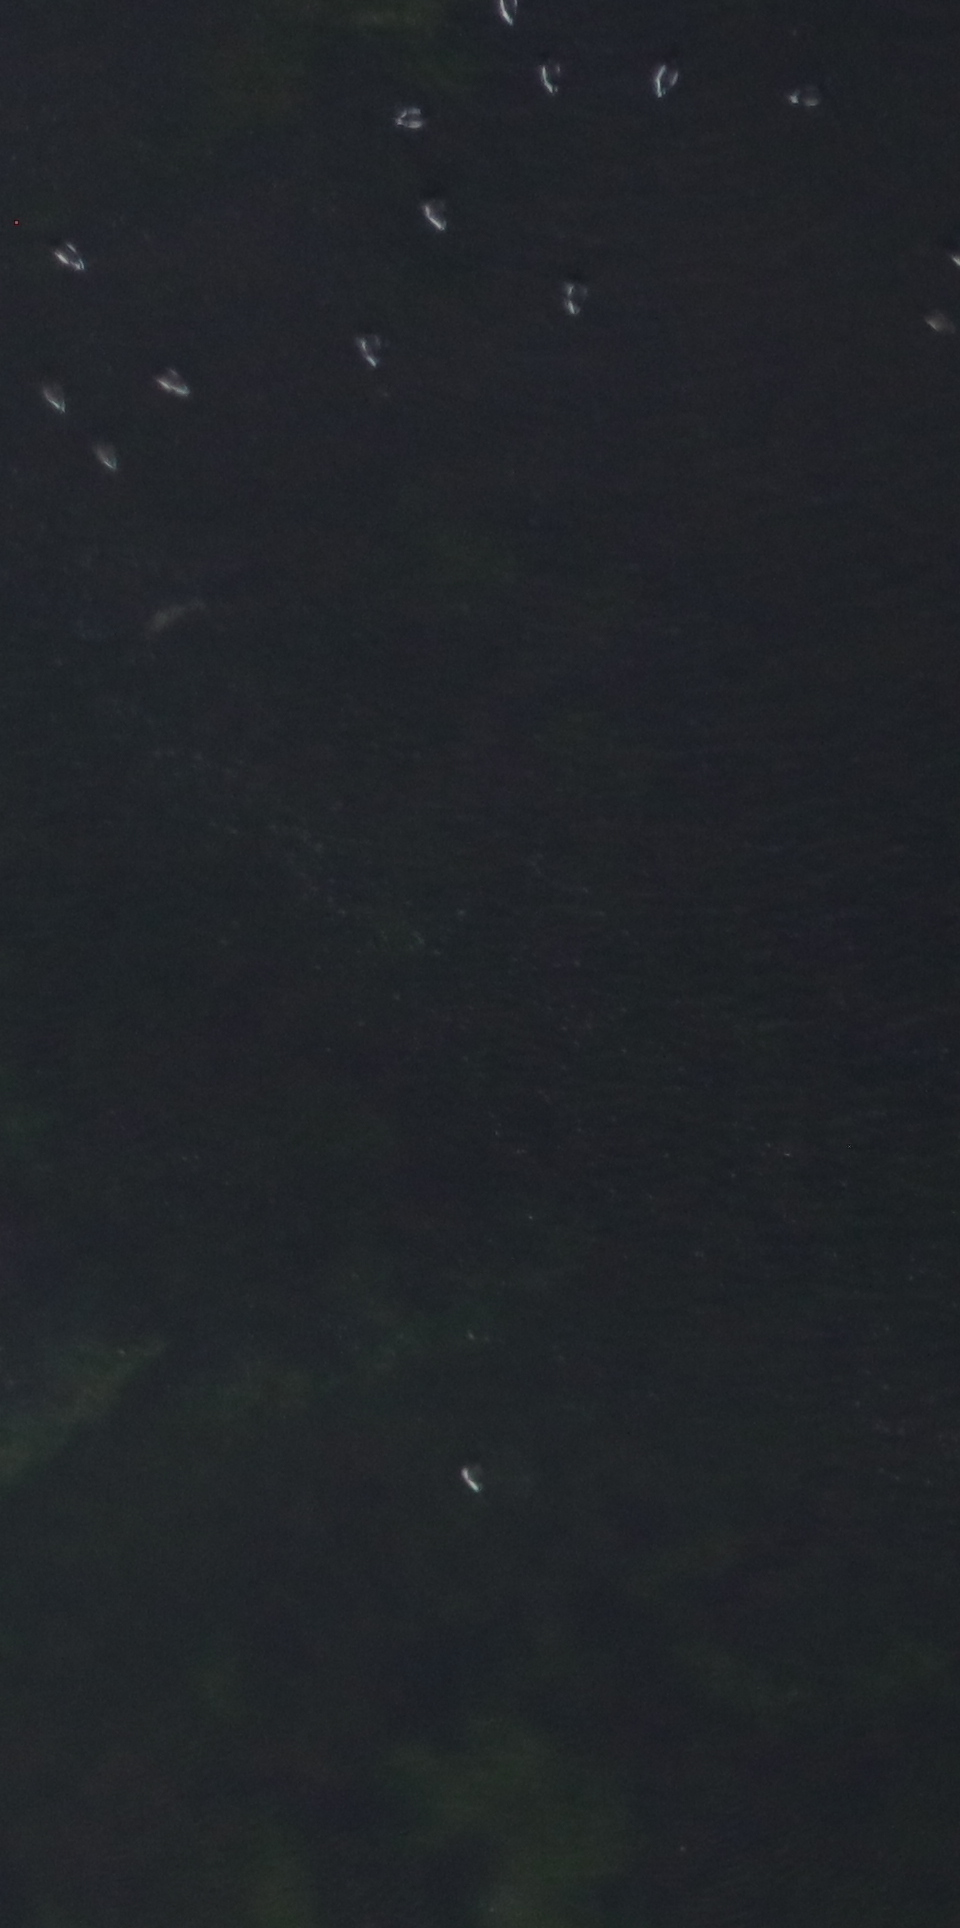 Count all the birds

14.